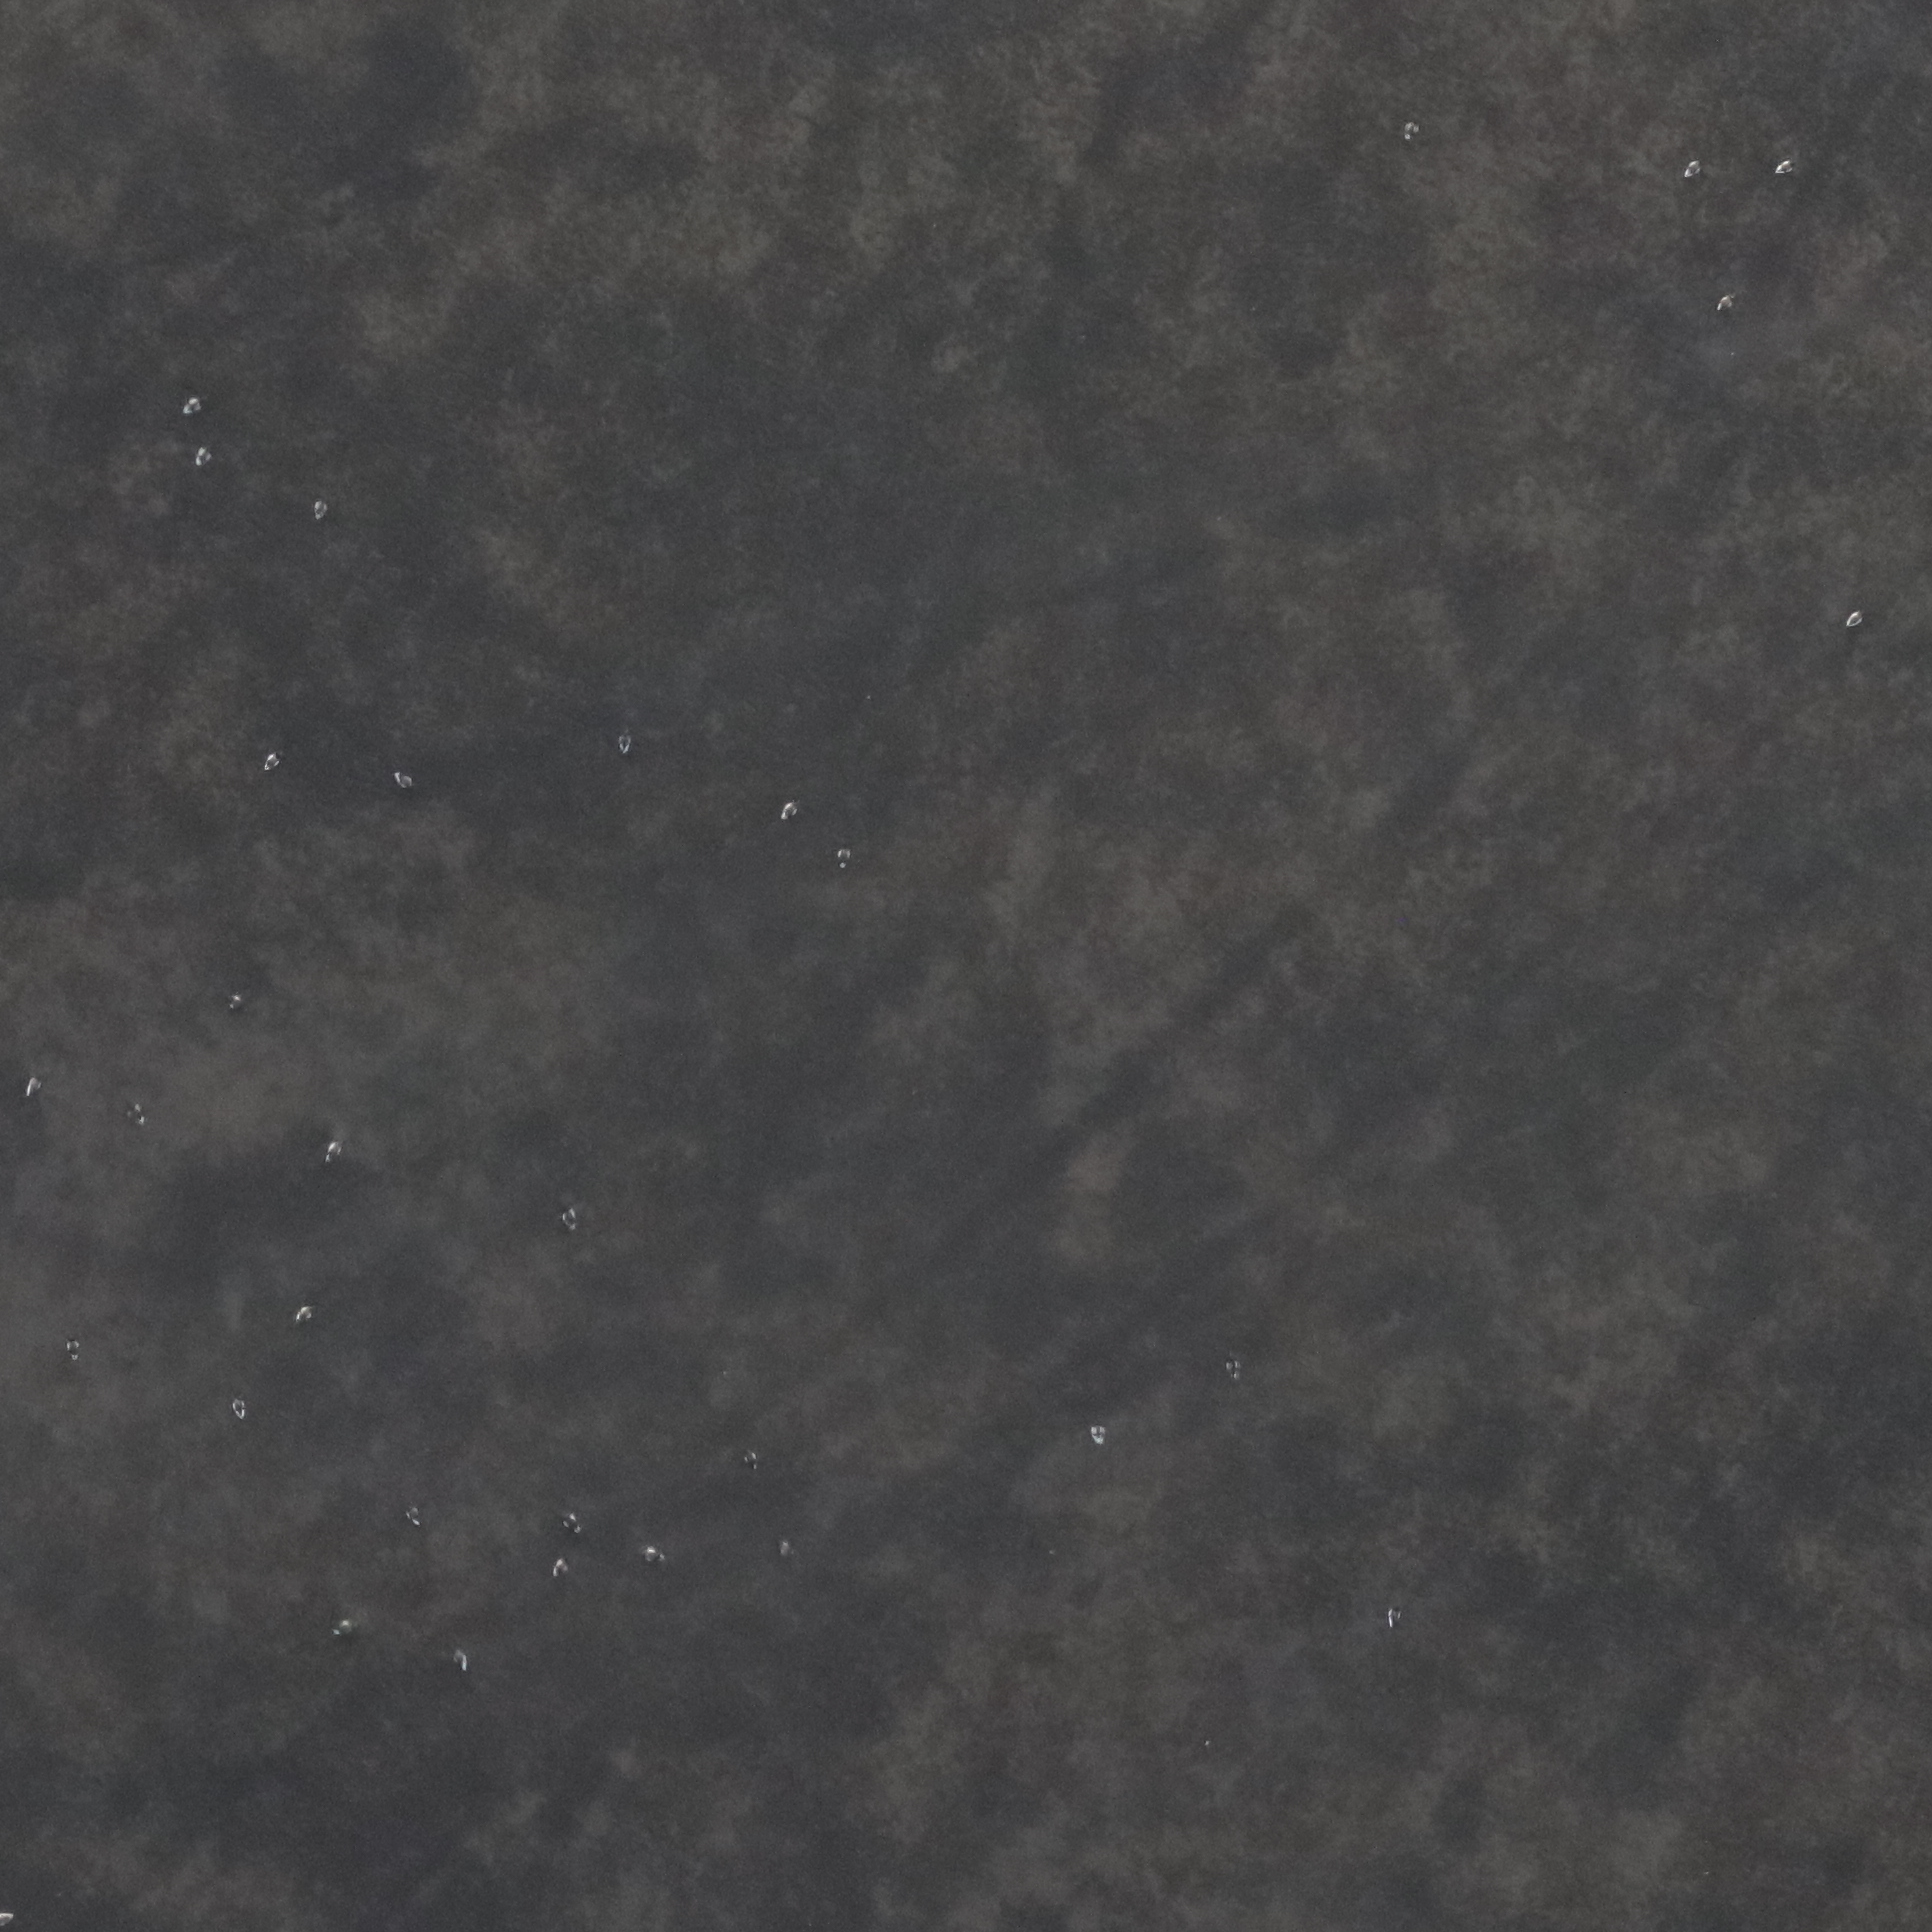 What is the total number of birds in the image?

32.